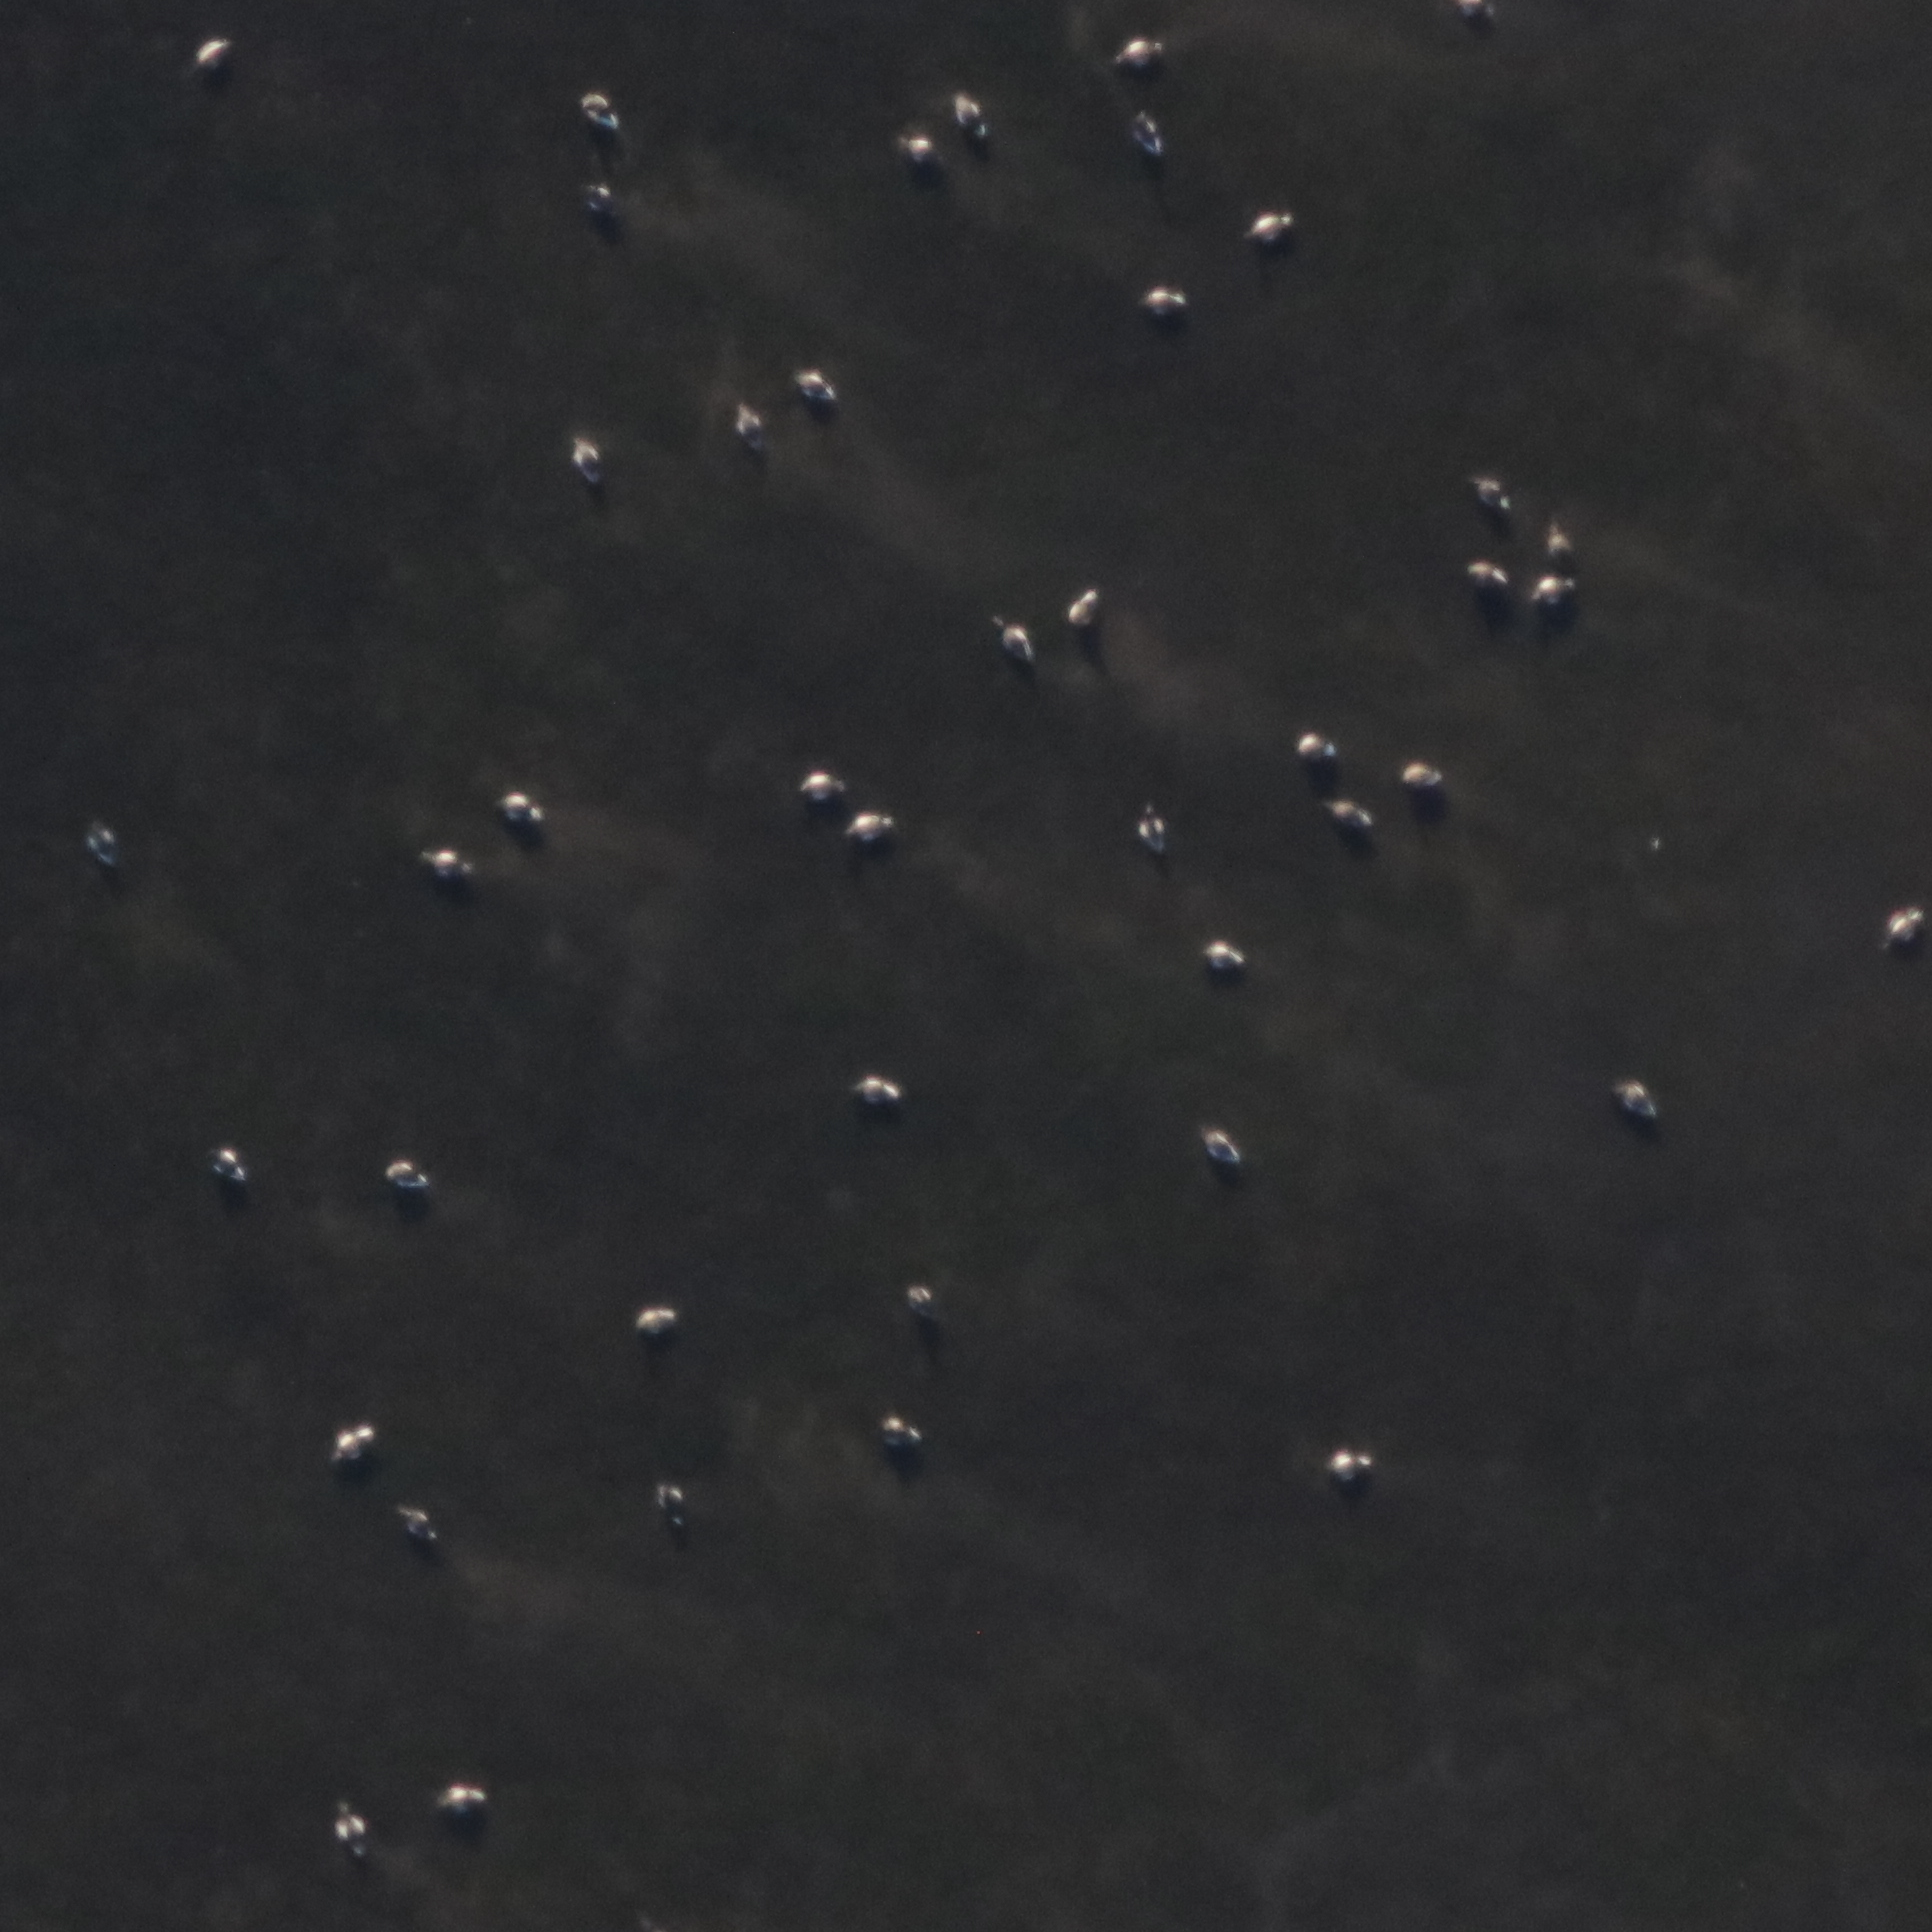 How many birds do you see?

44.